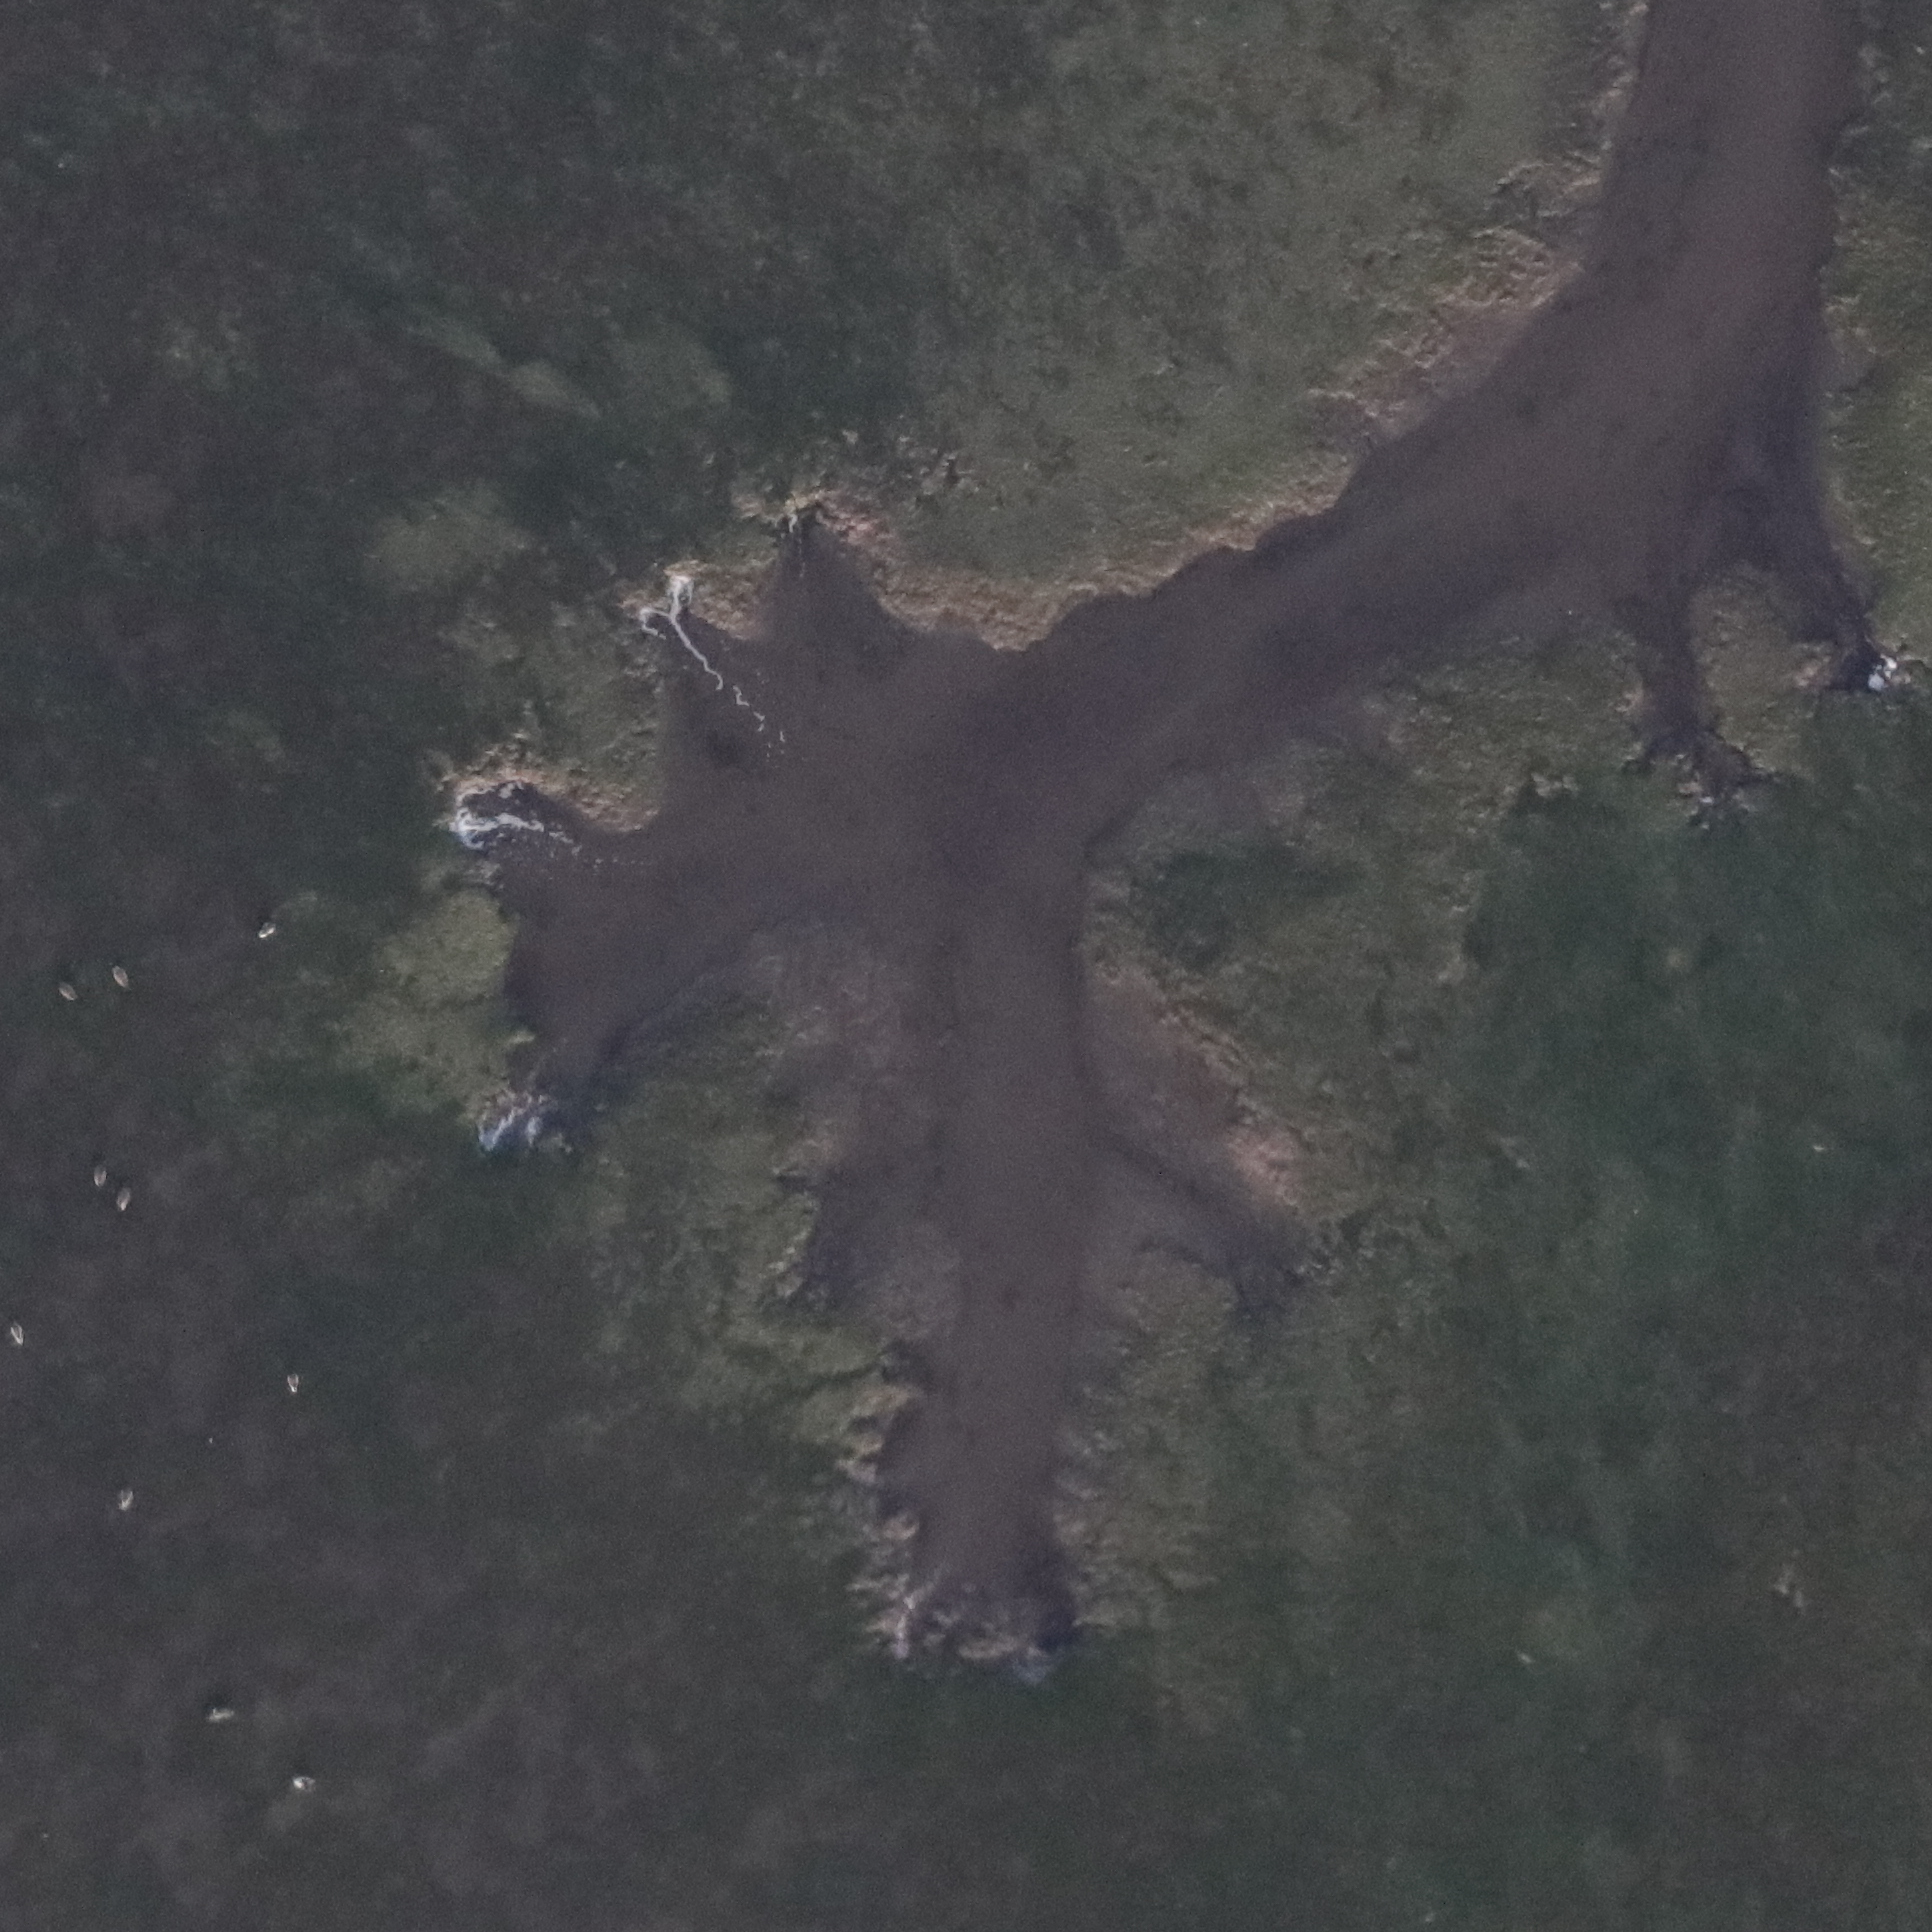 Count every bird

10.